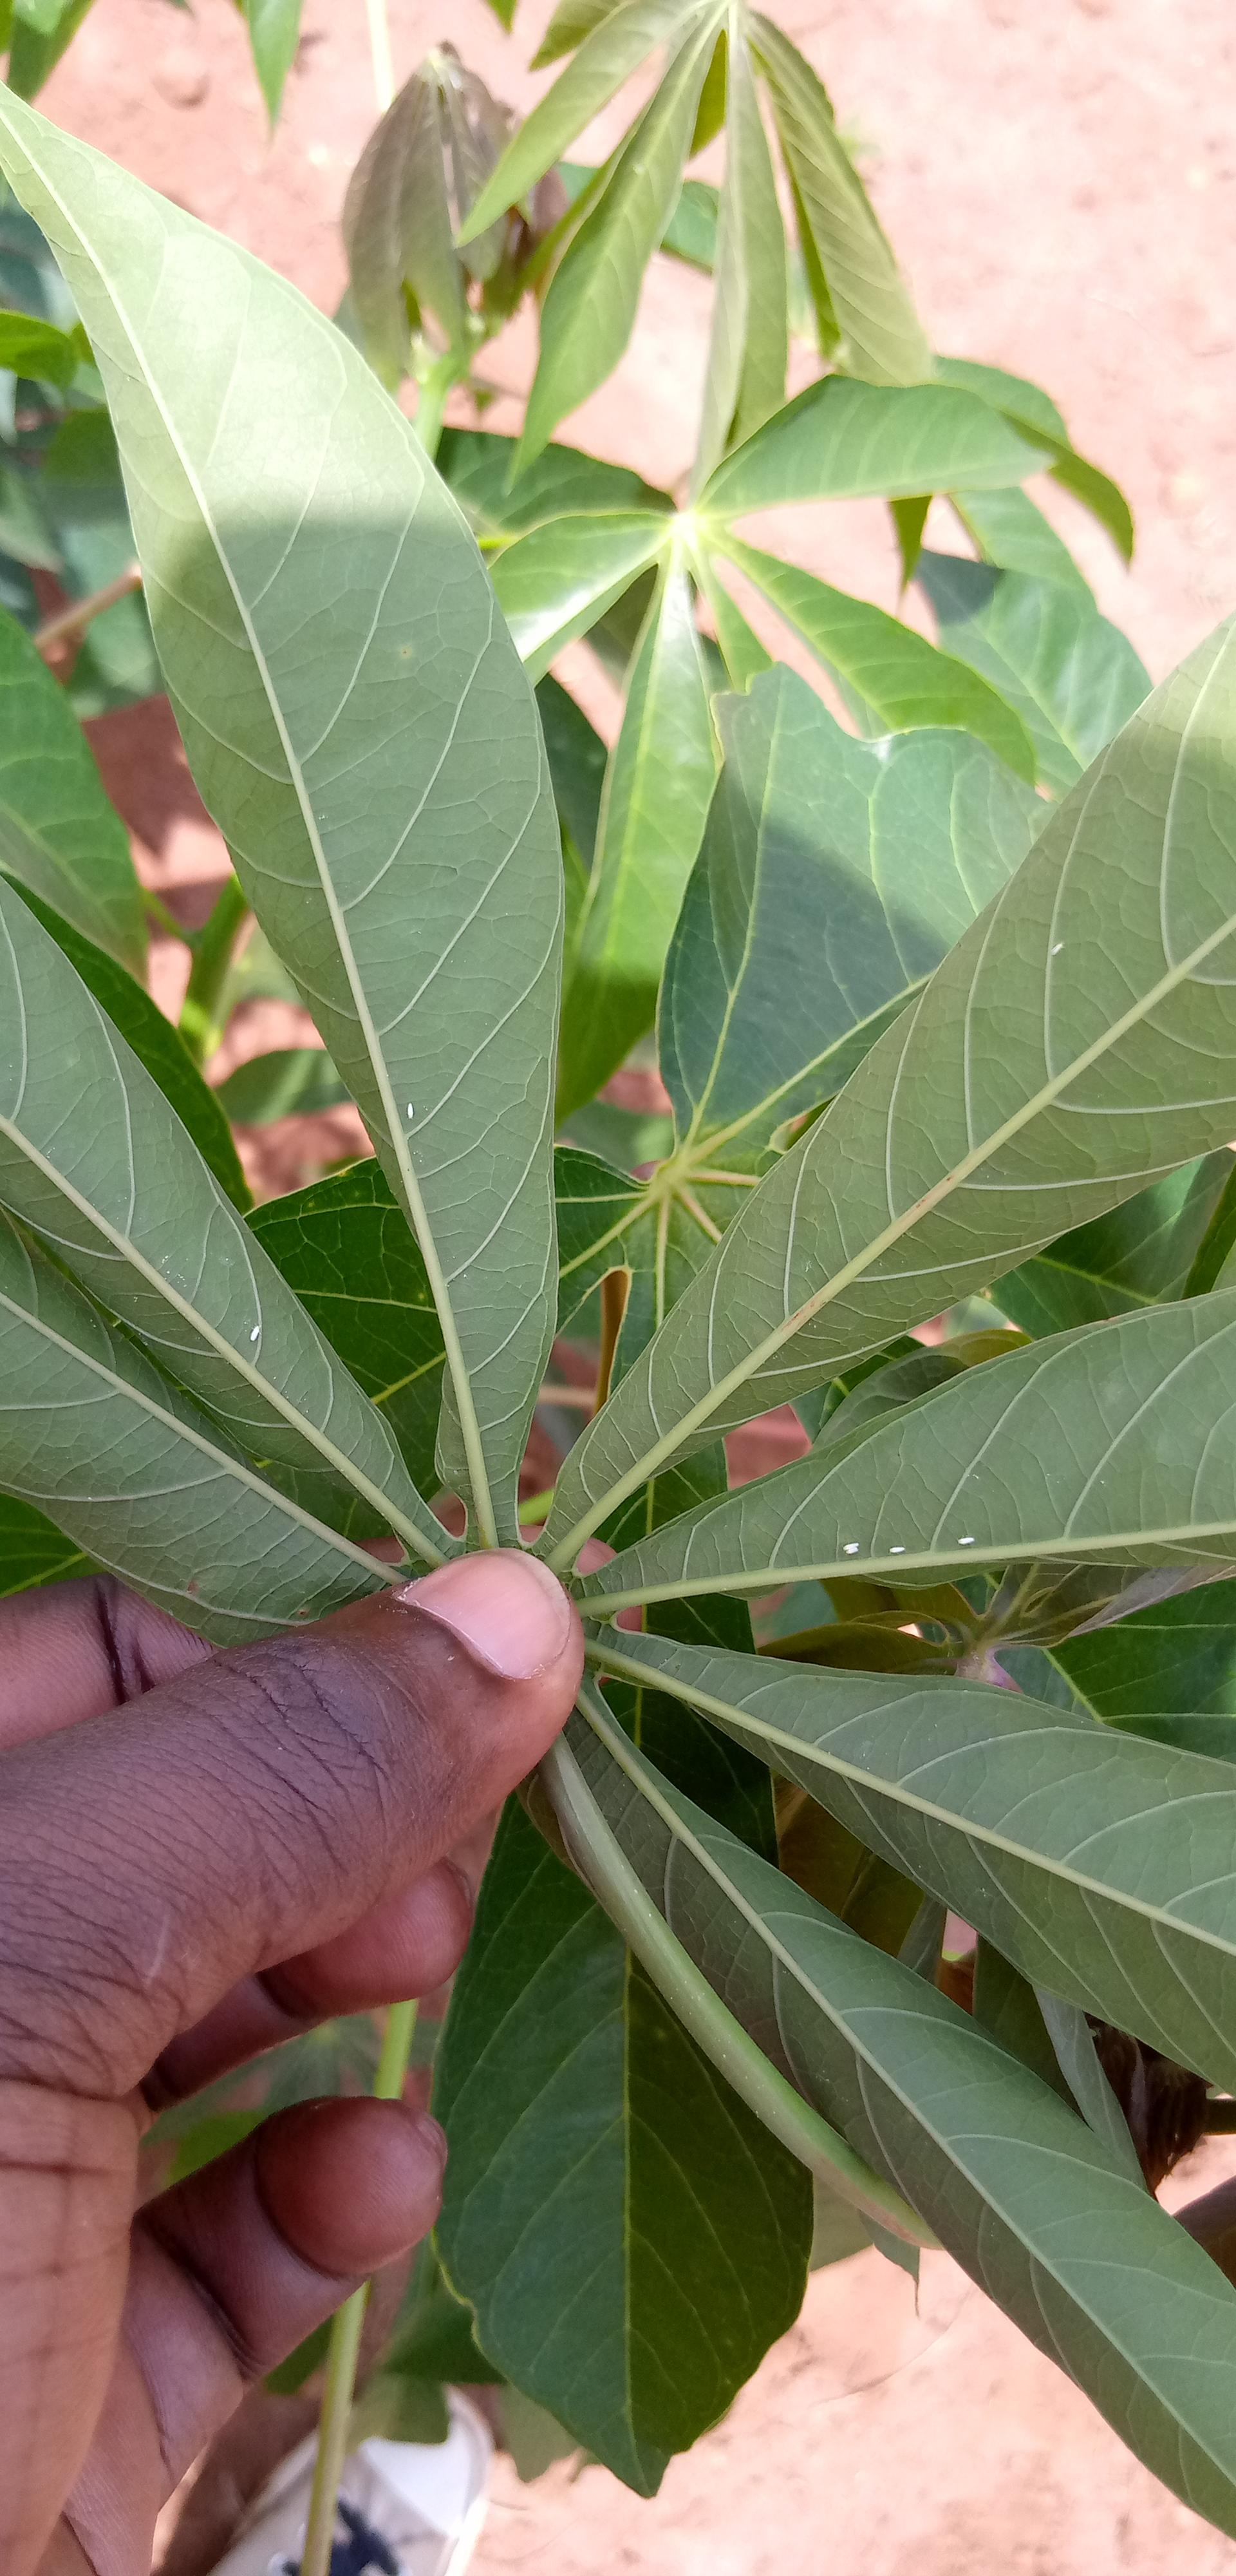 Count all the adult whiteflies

7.